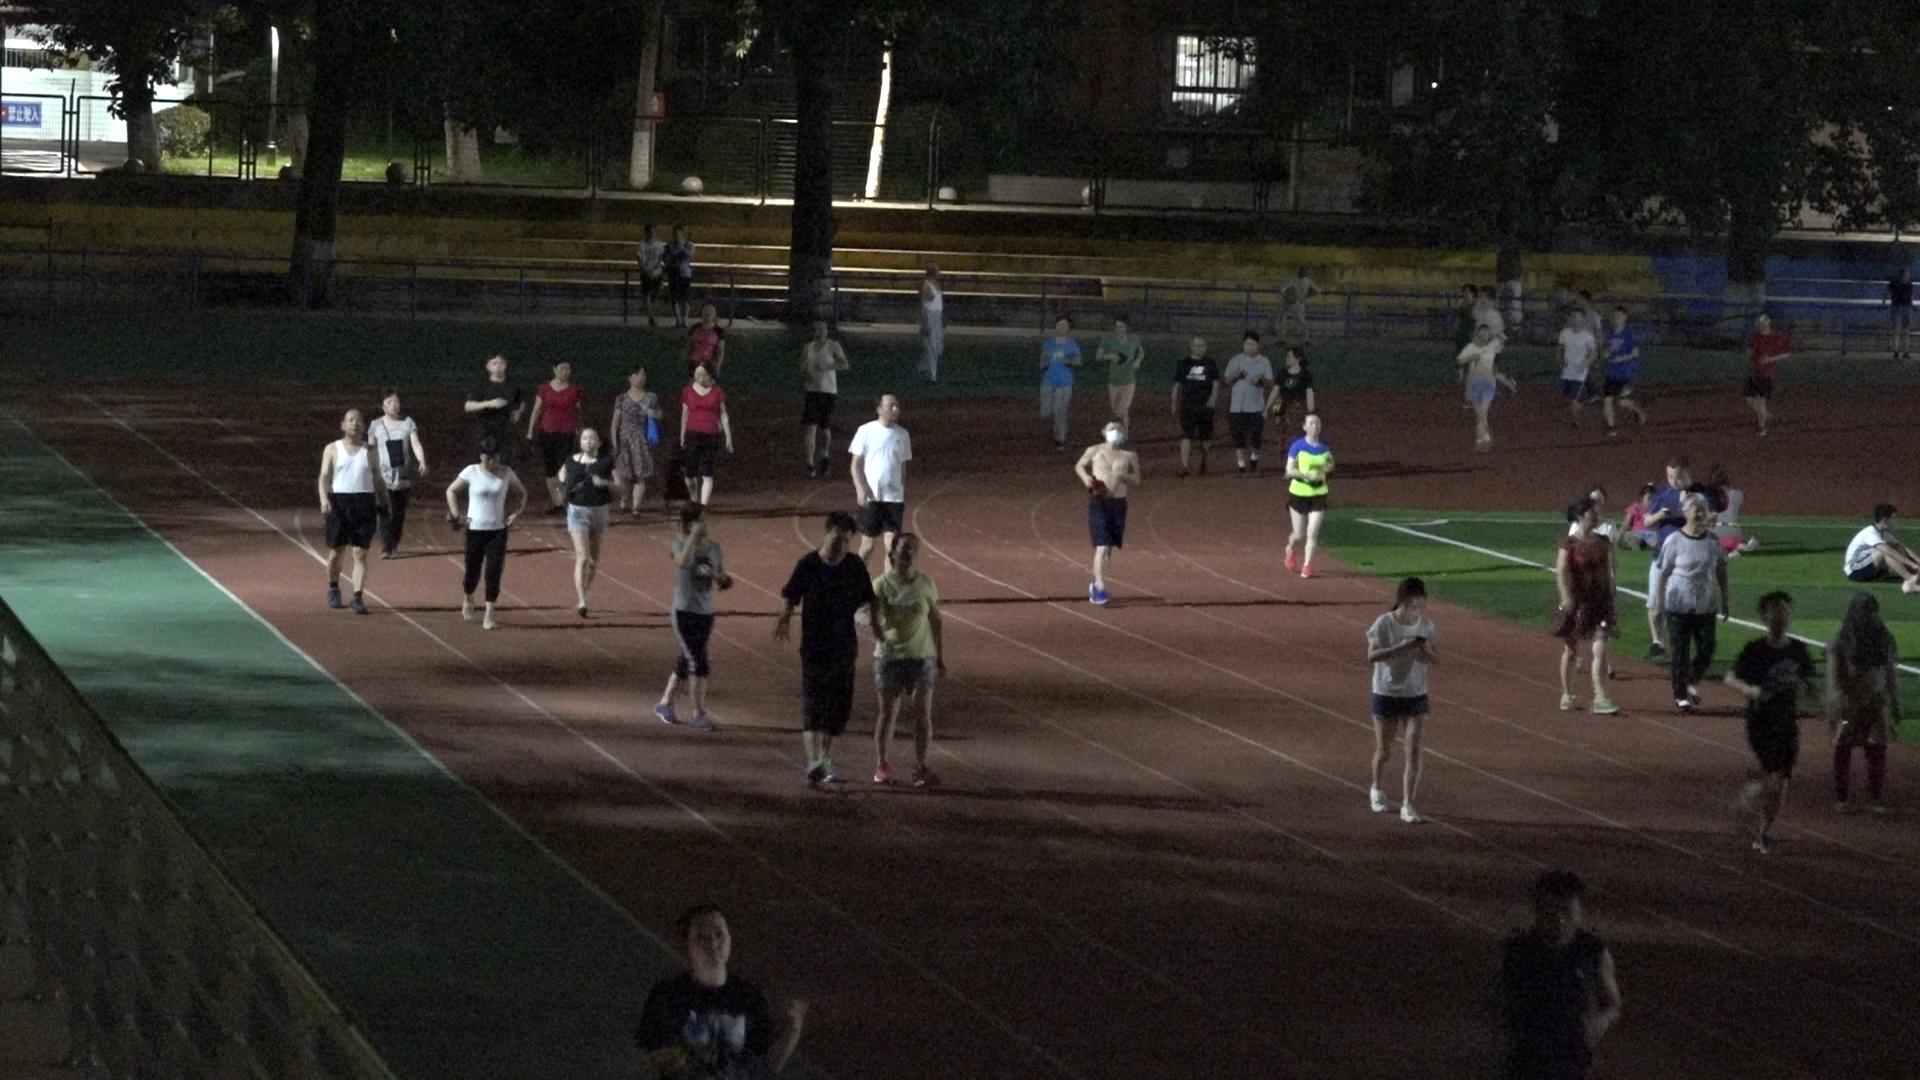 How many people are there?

39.